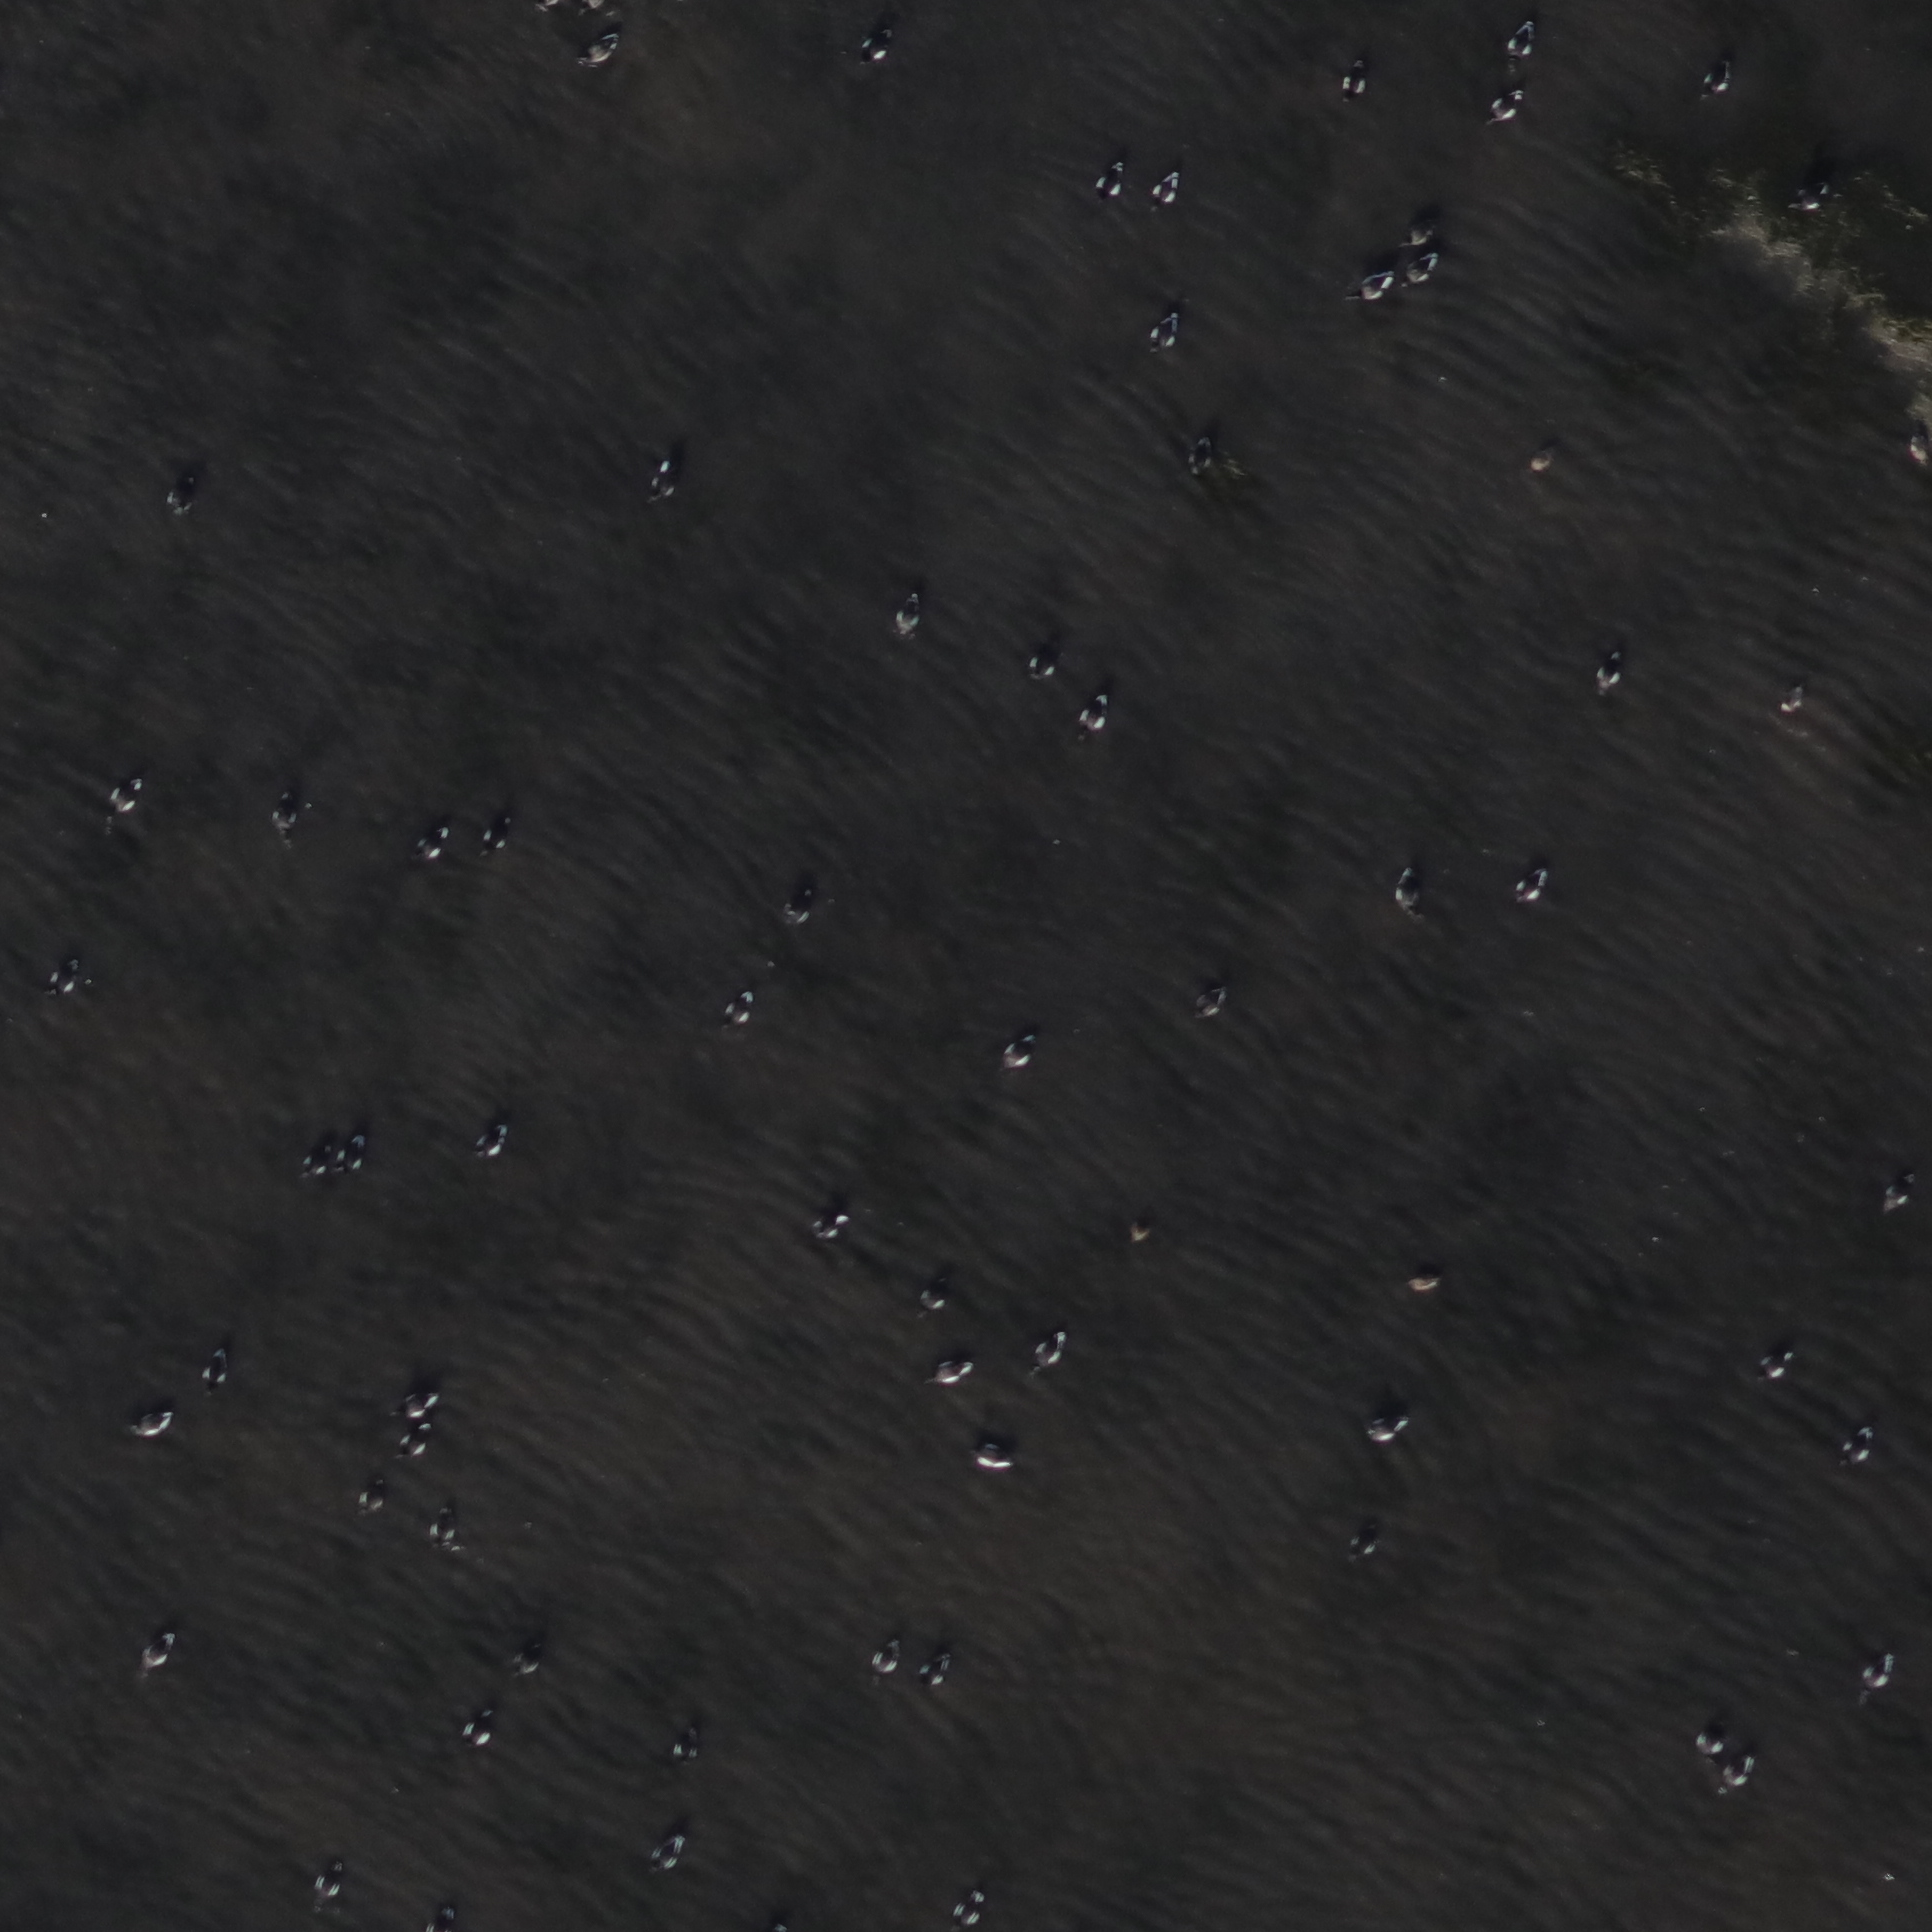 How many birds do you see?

68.